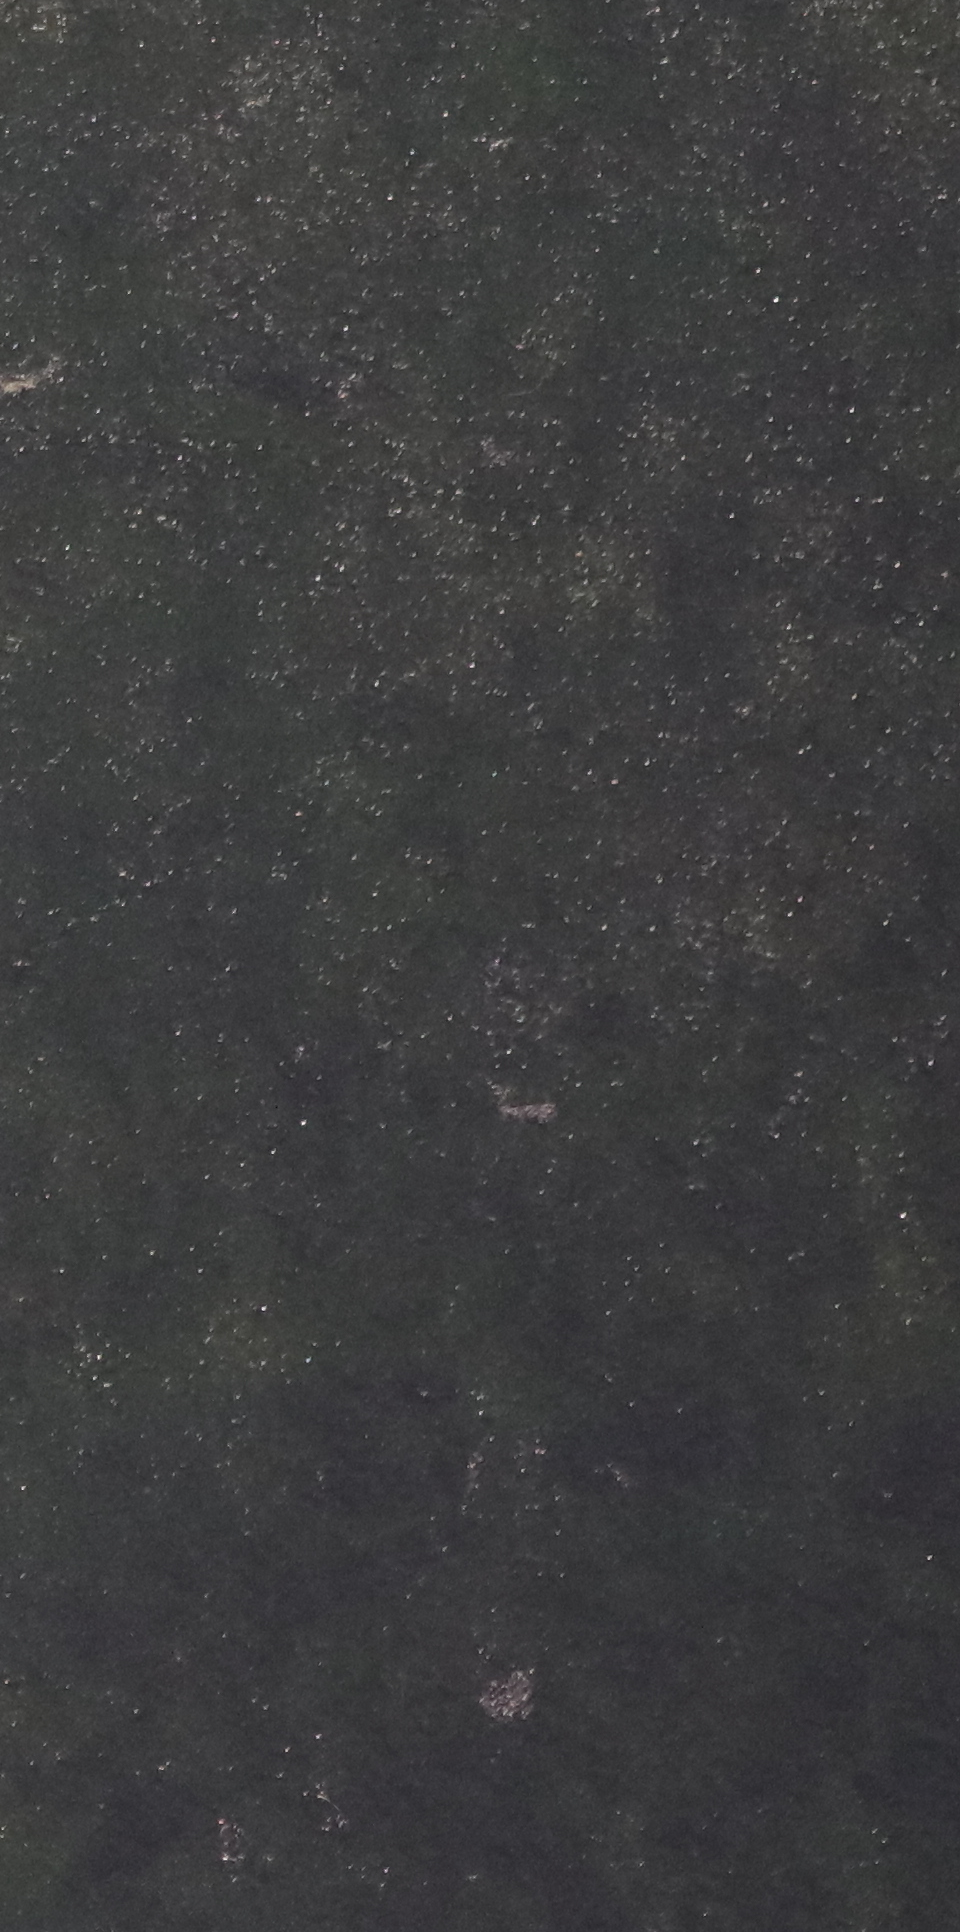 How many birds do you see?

0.